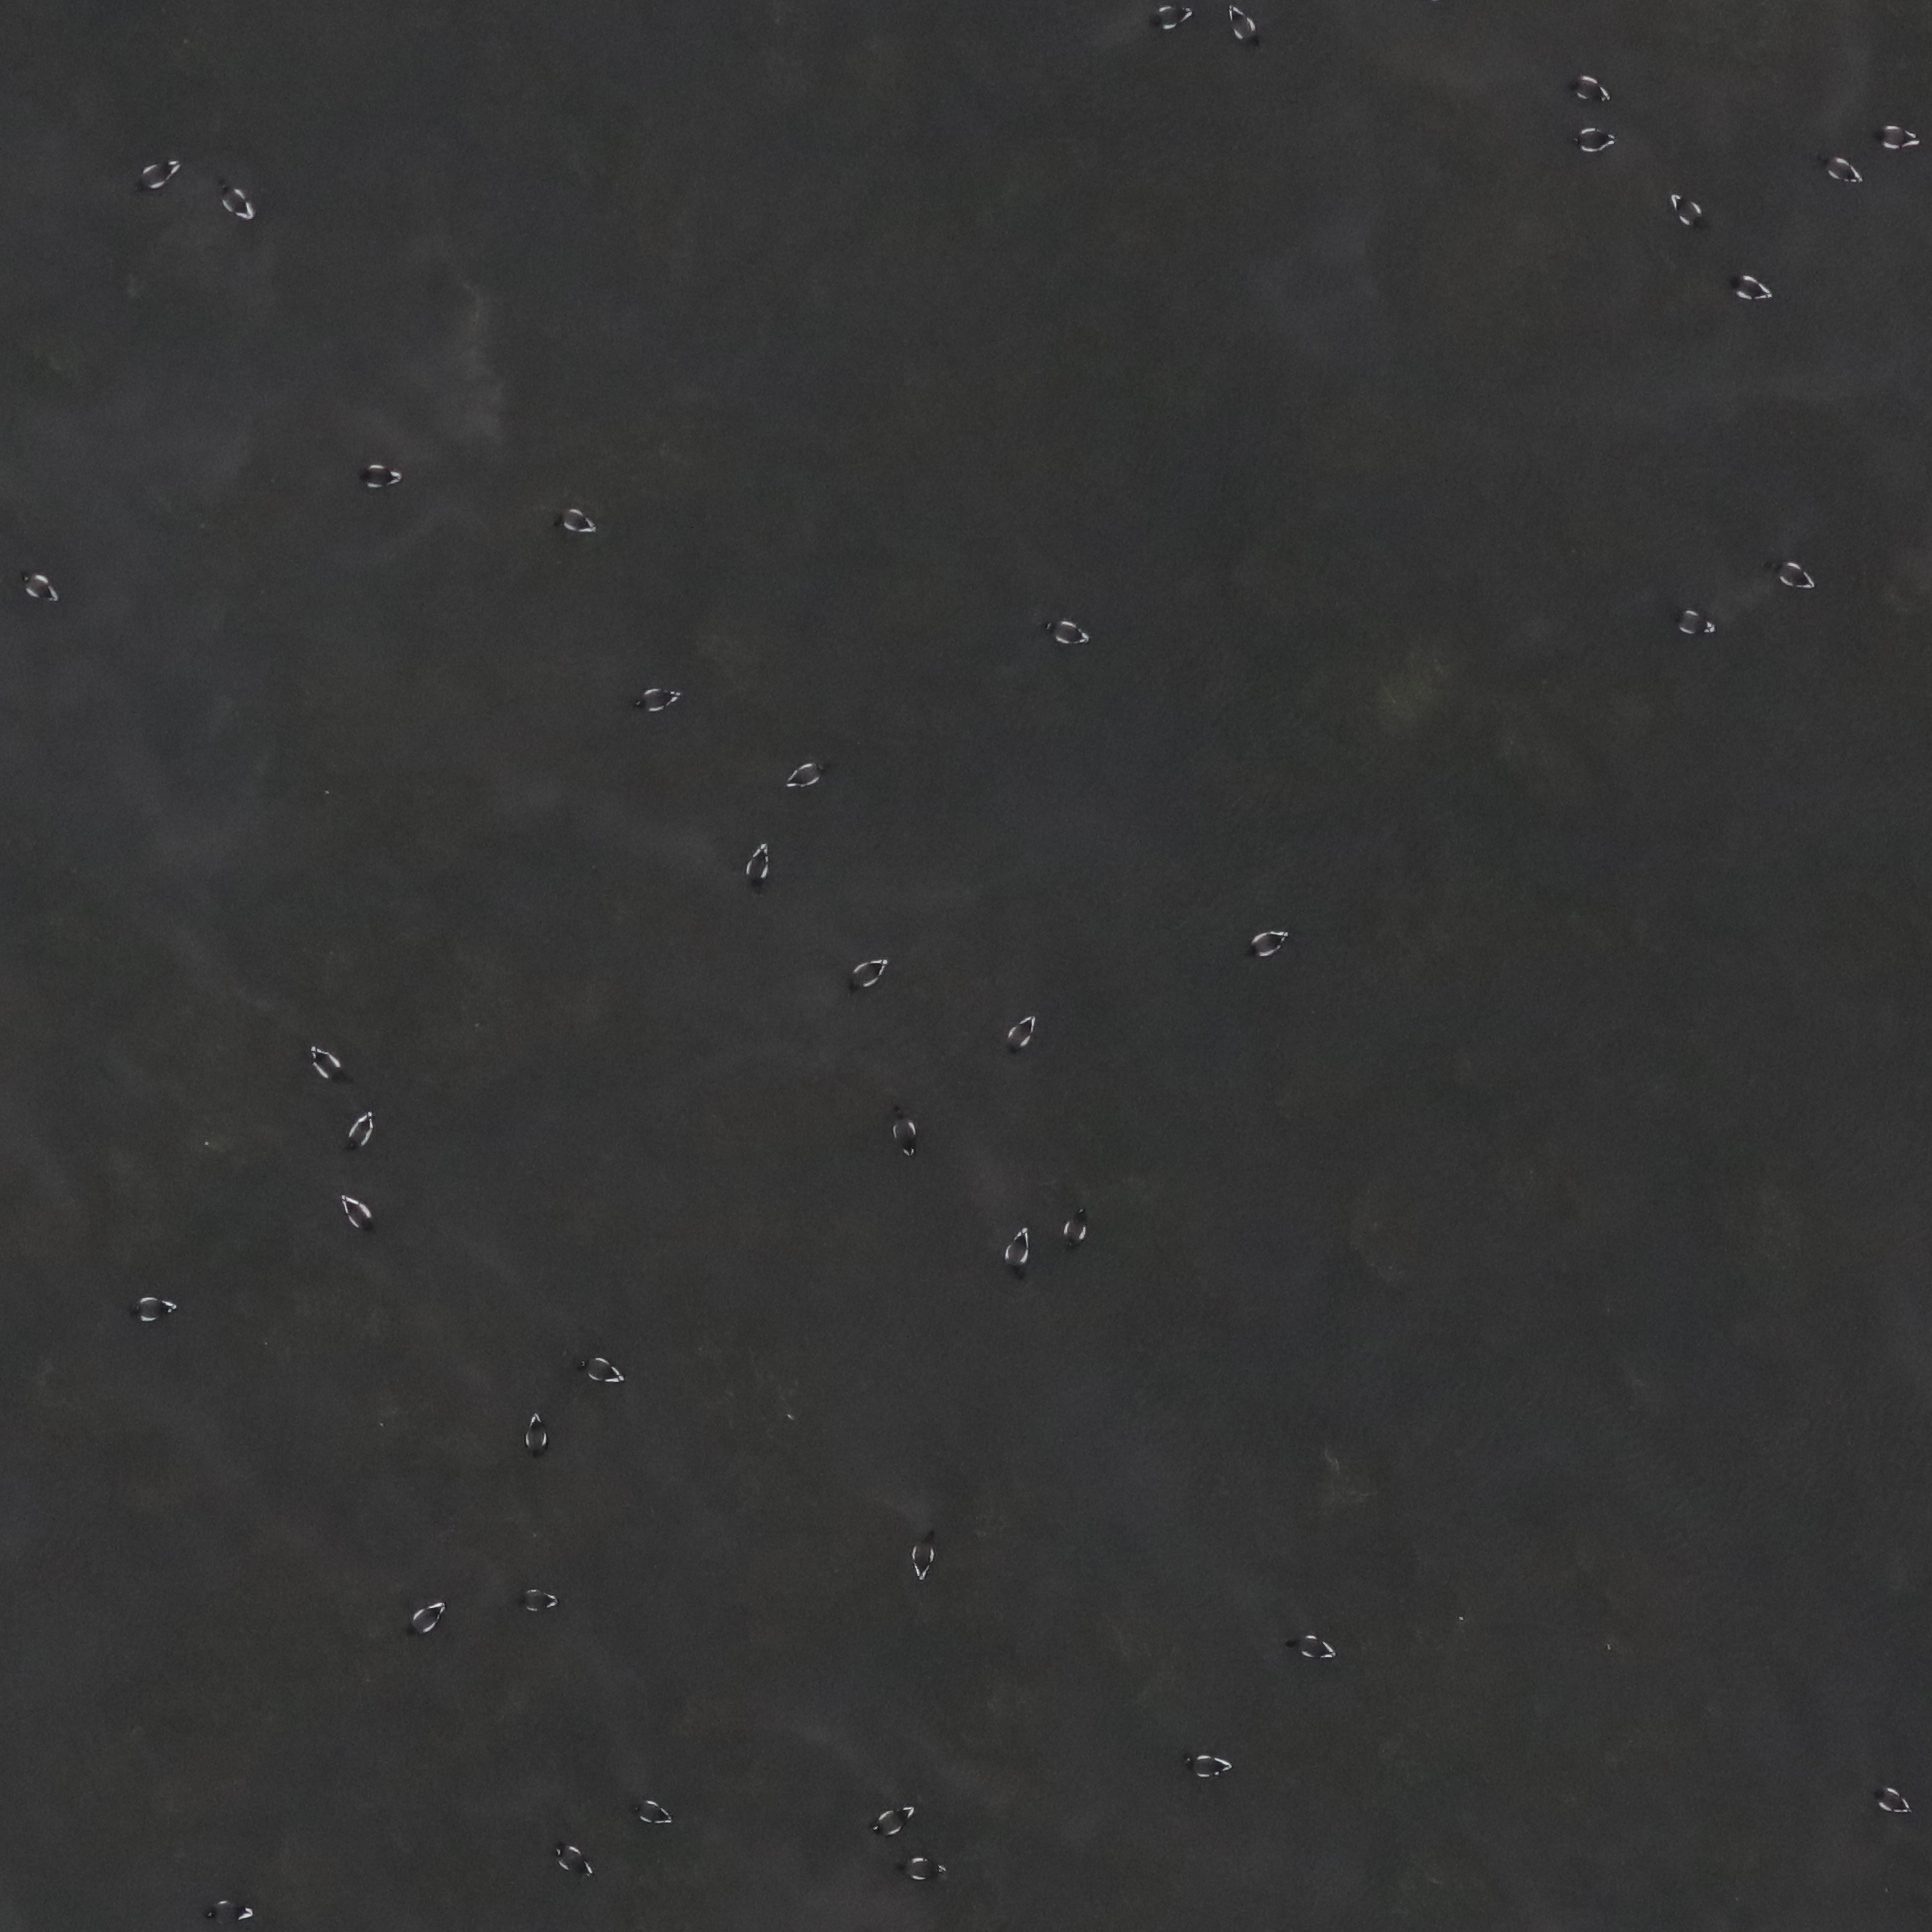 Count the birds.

42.